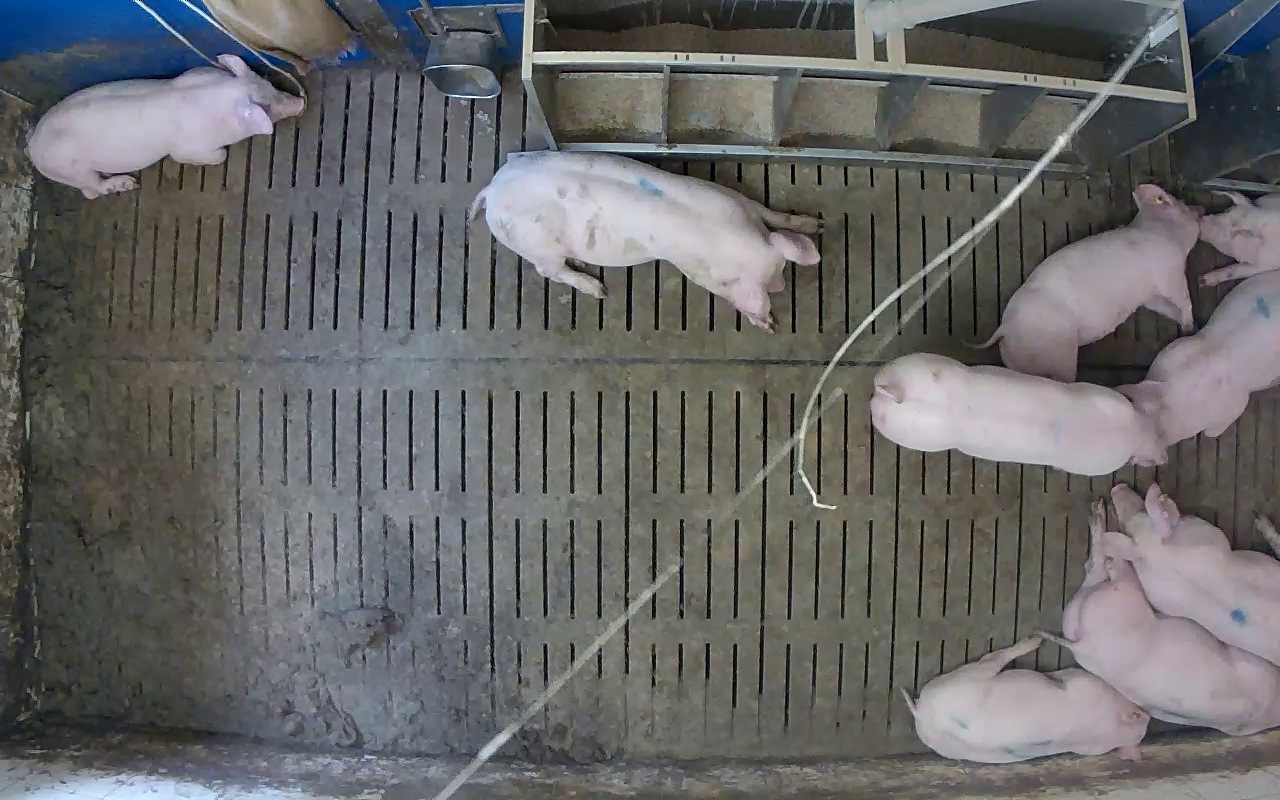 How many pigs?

9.